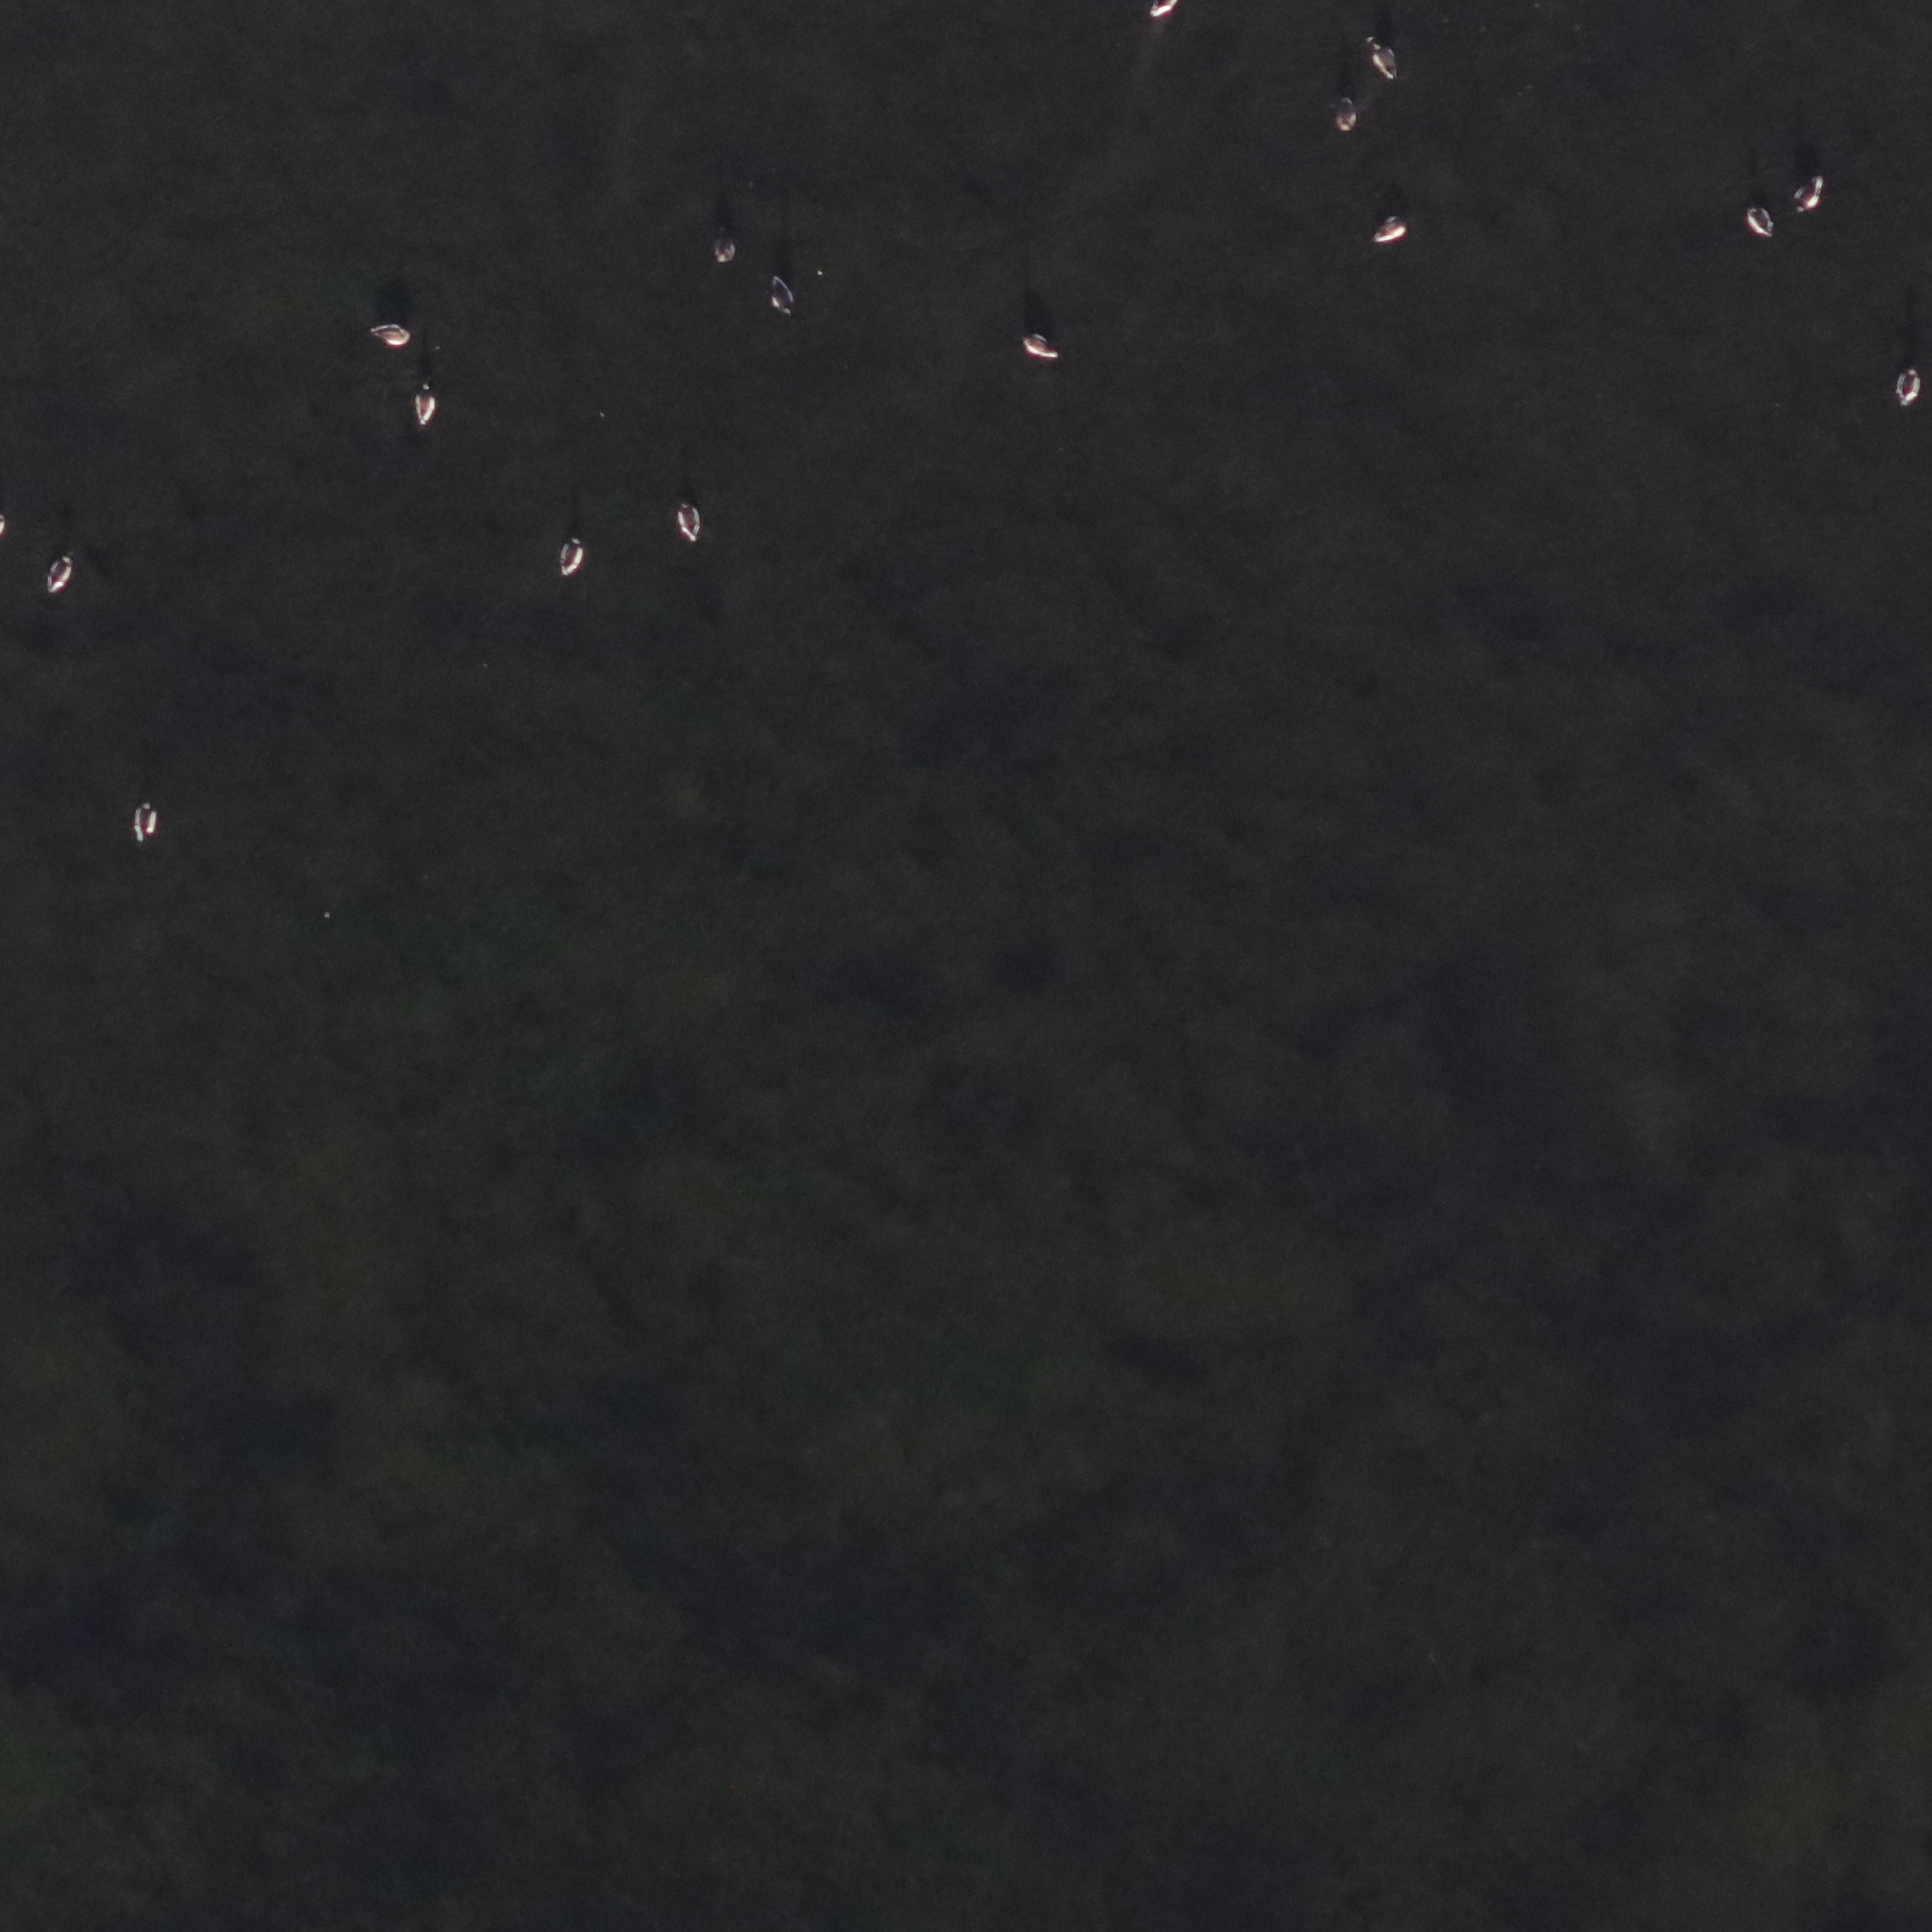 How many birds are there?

15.